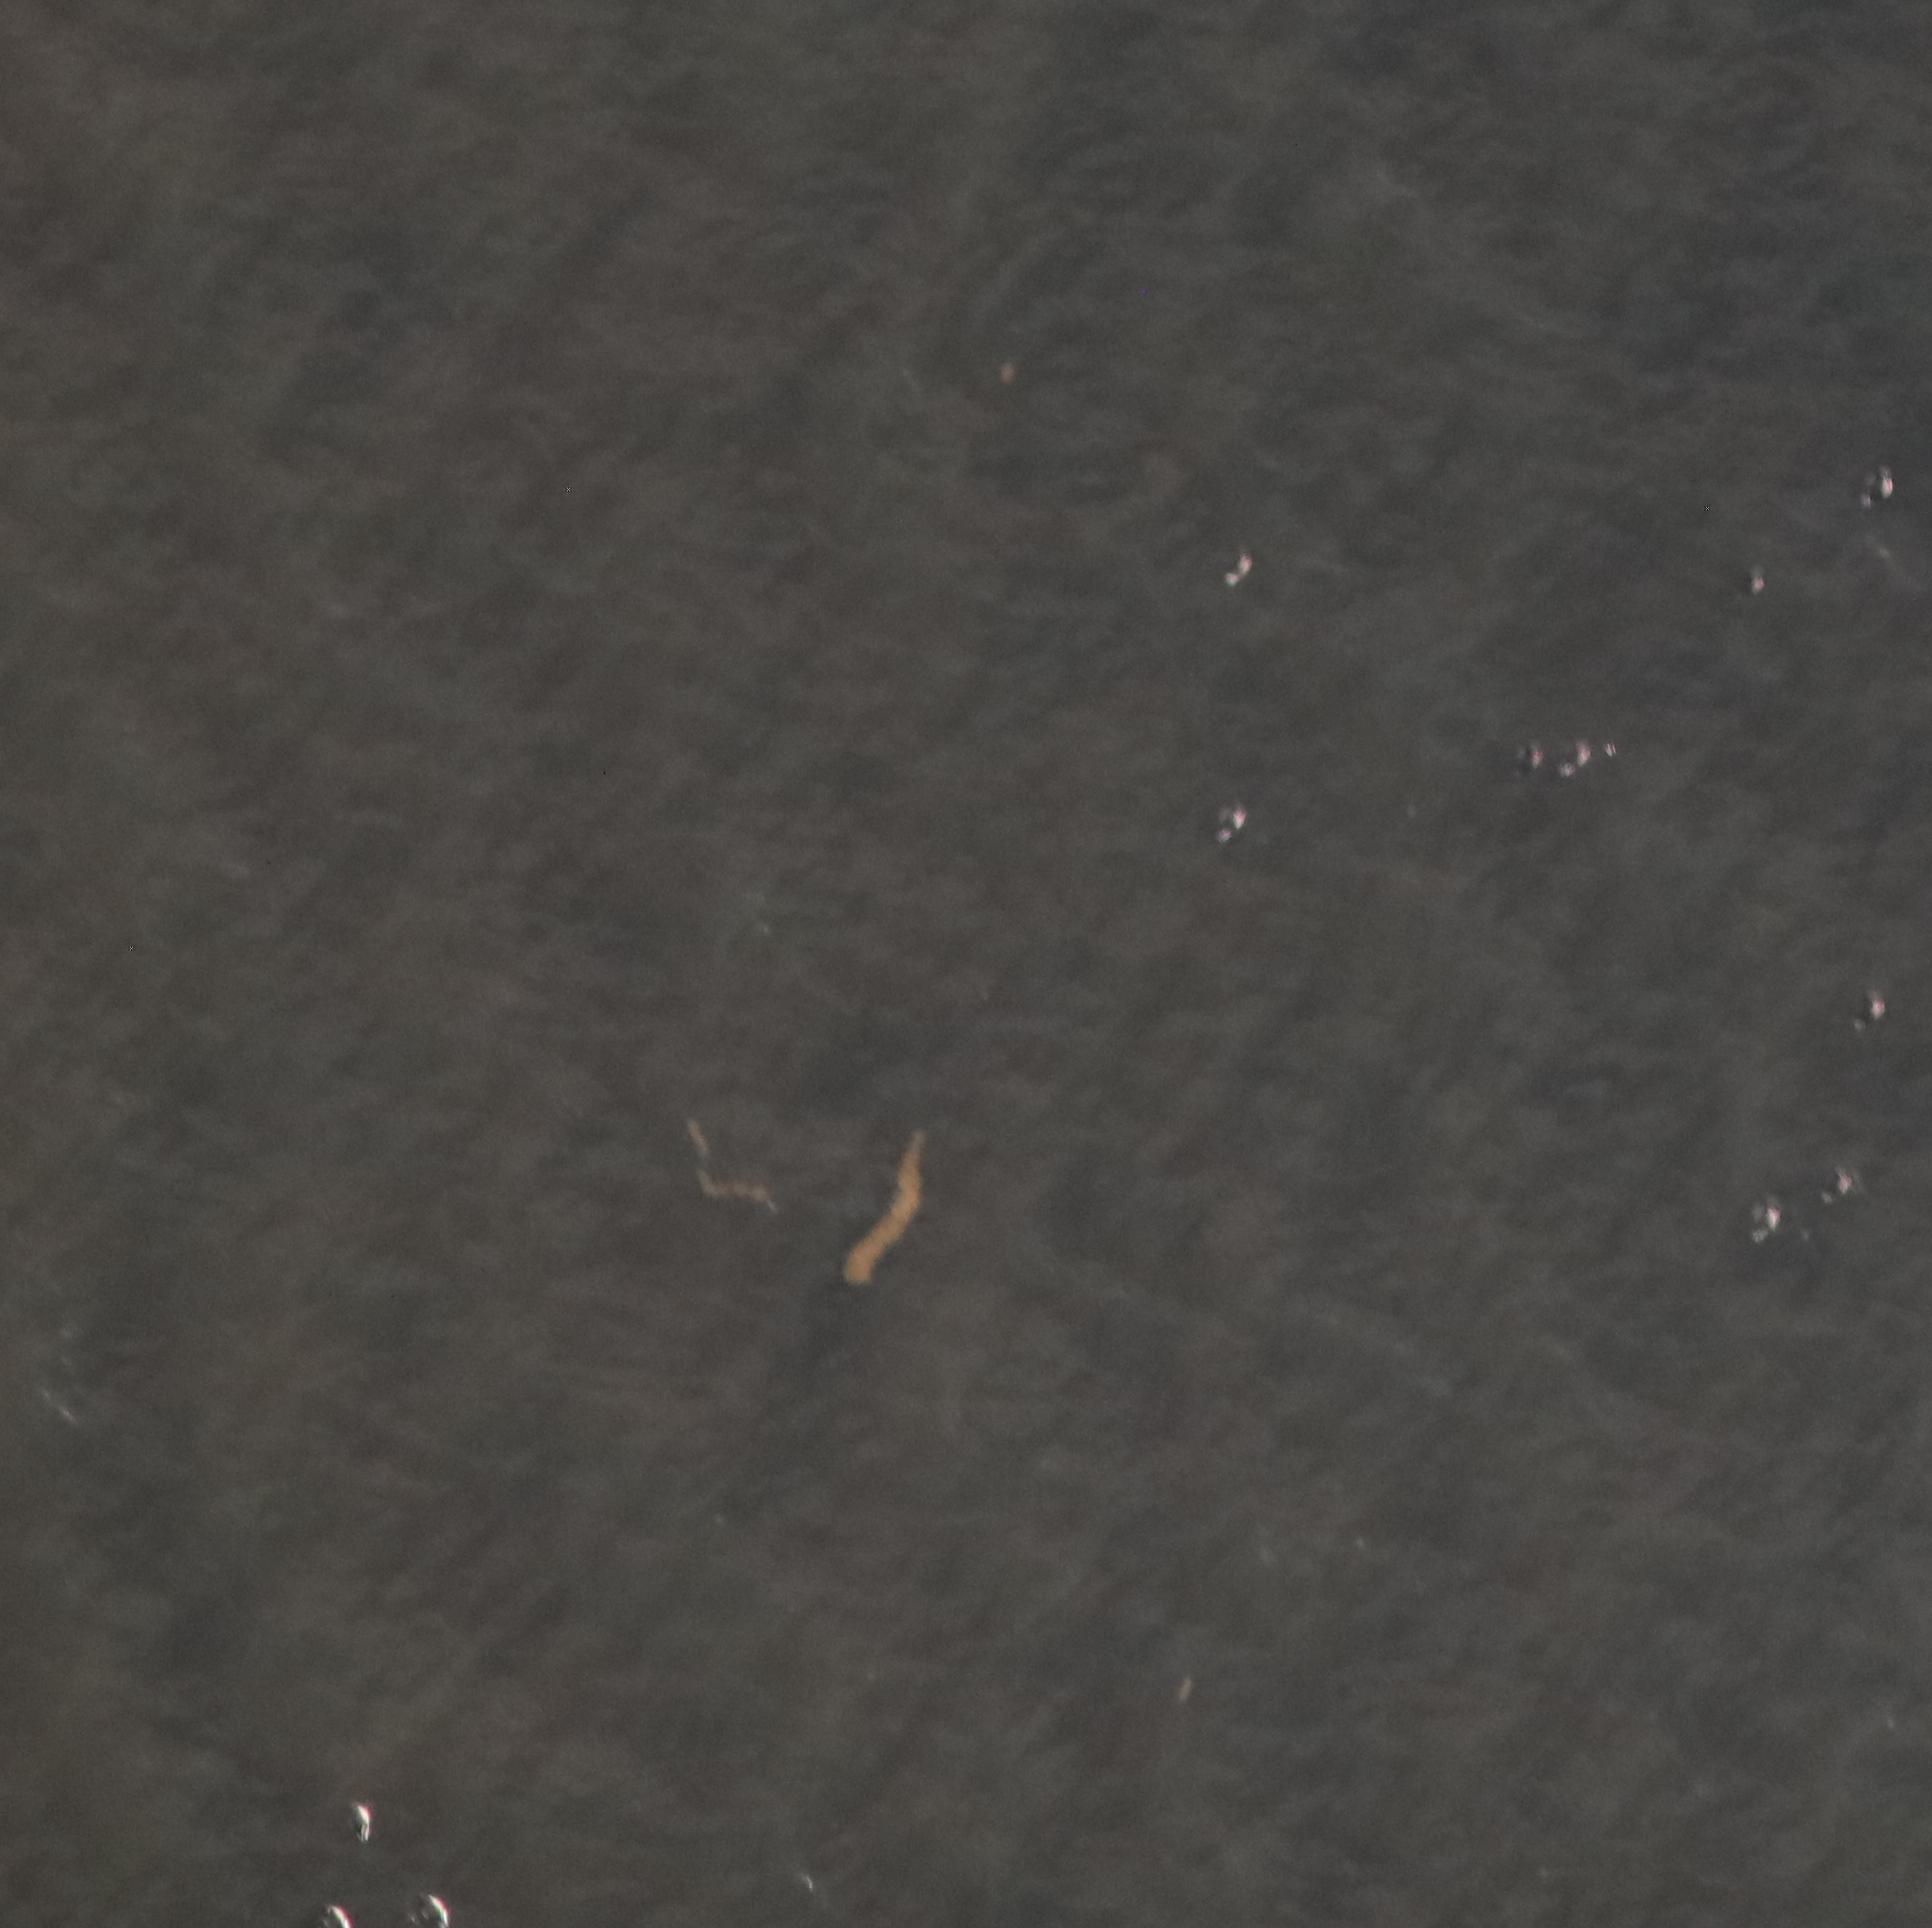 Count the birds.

12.